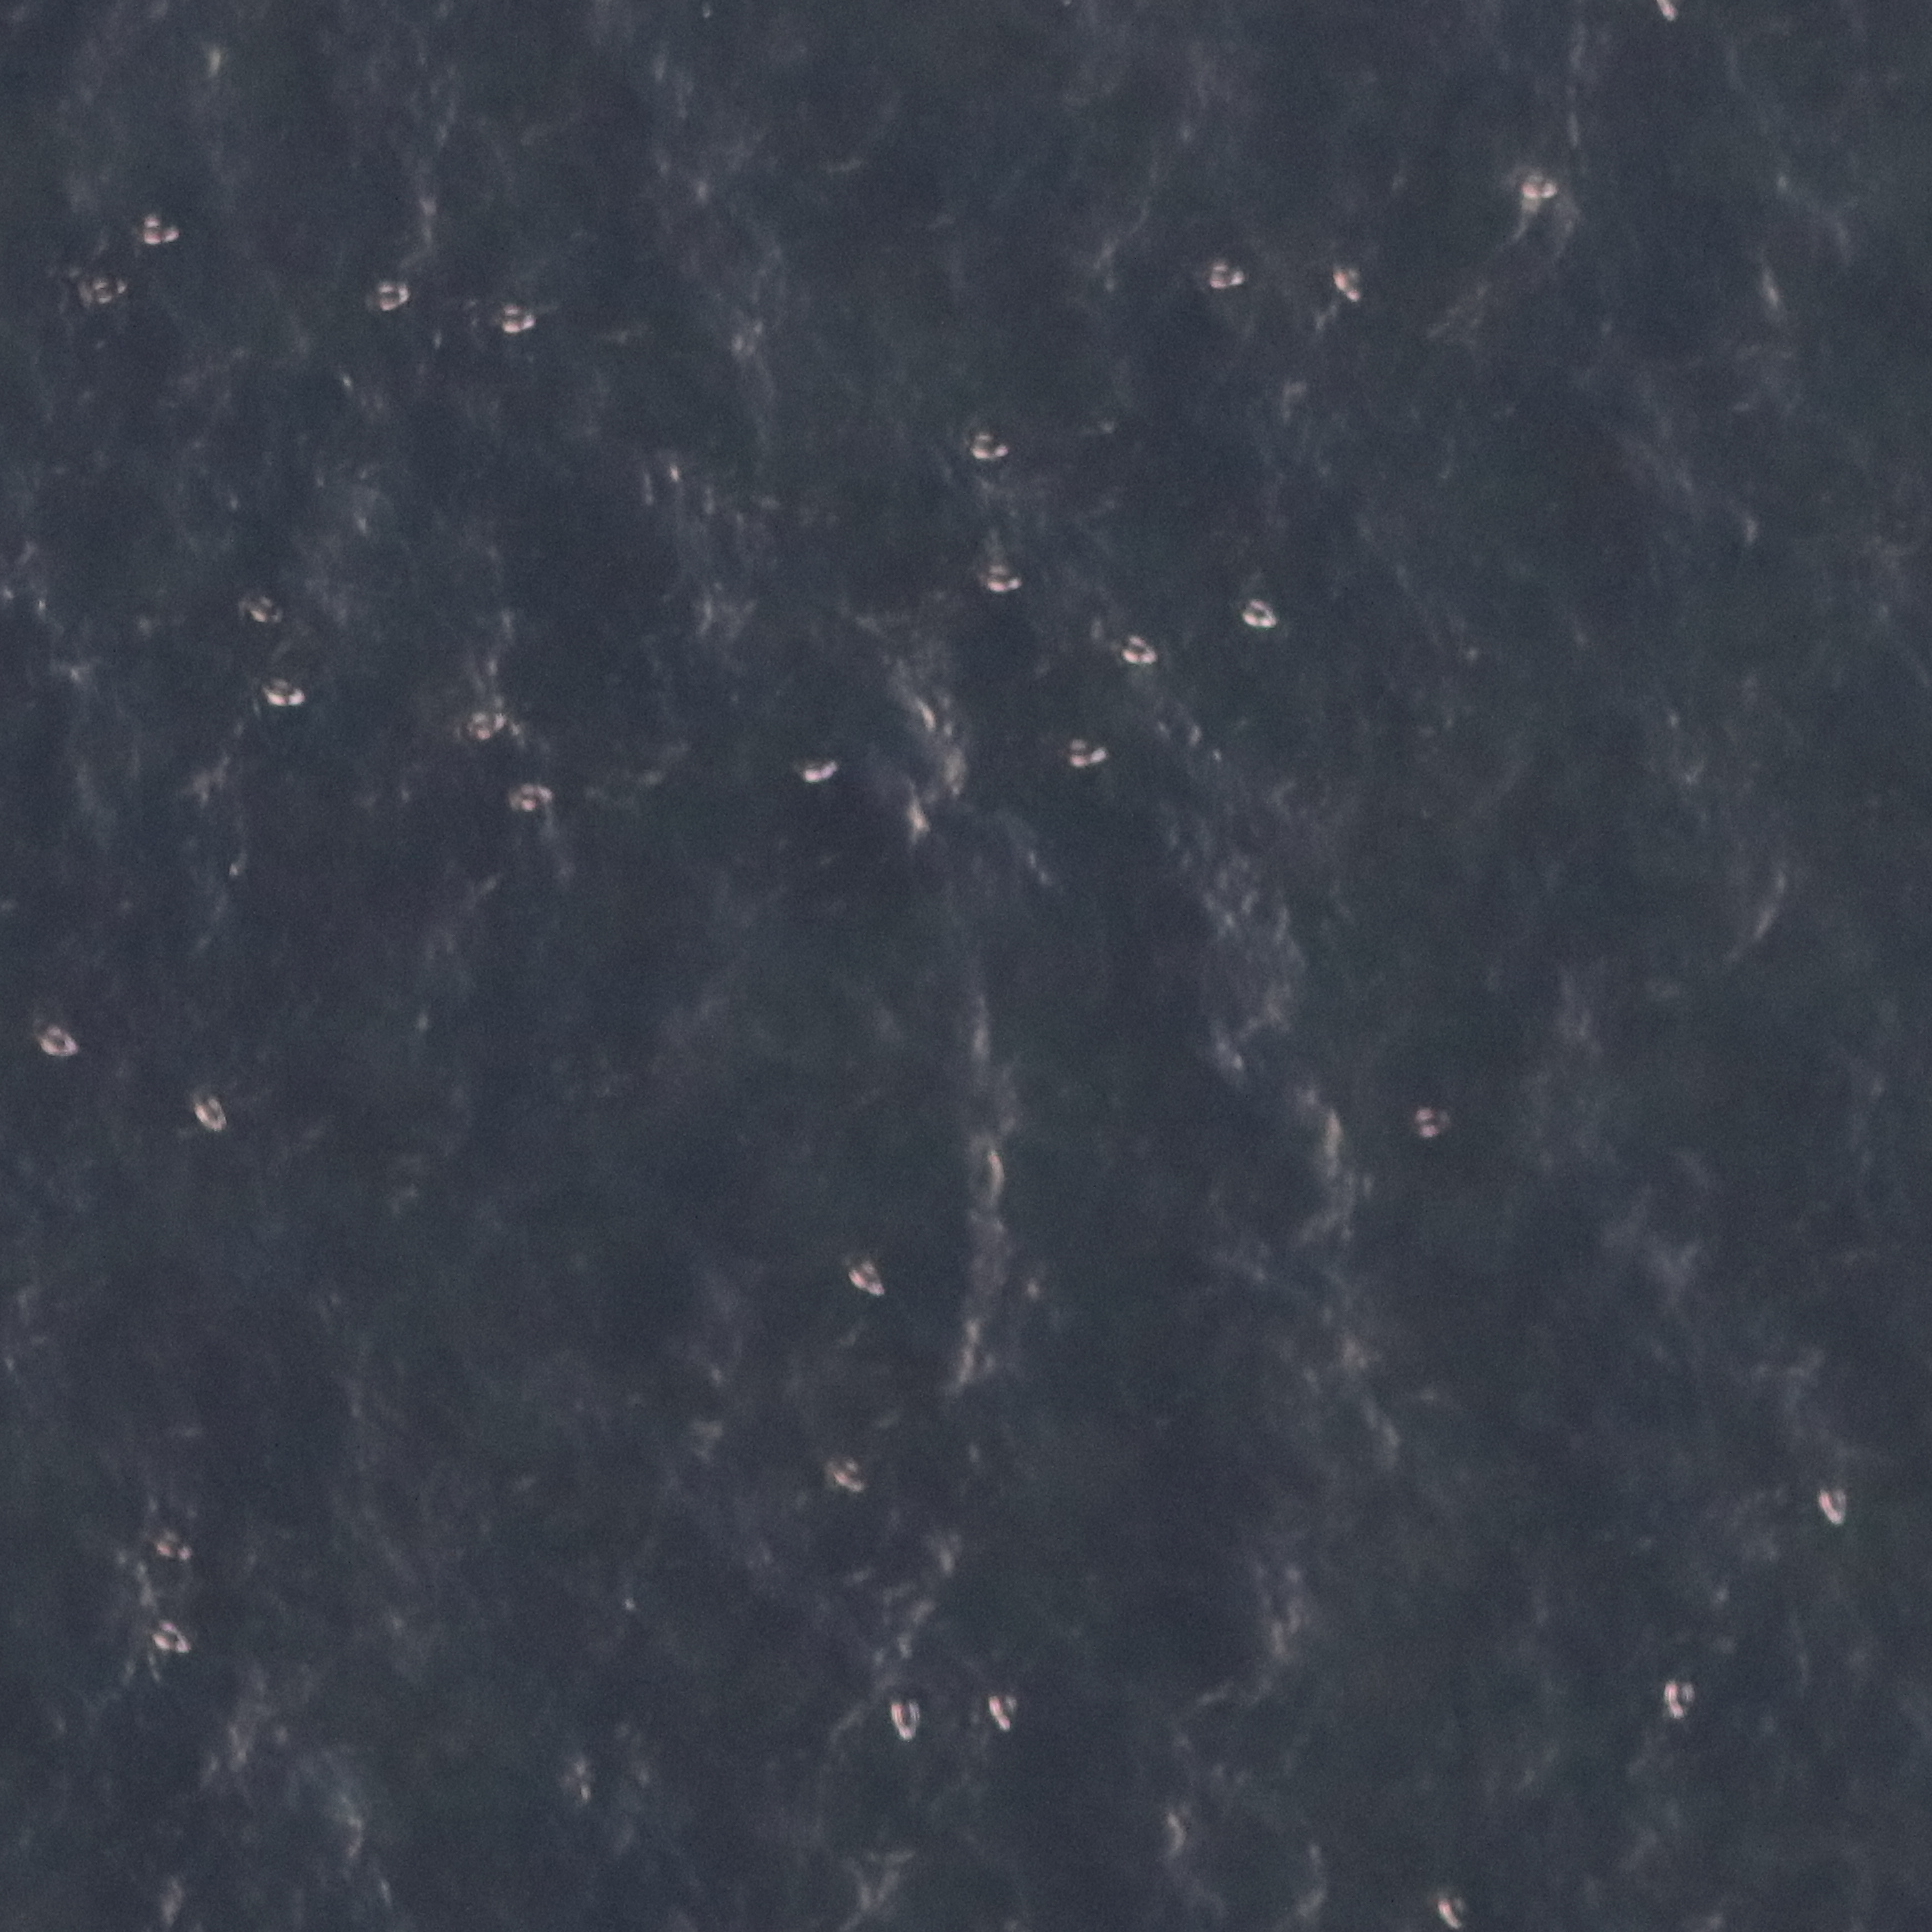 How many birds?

29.